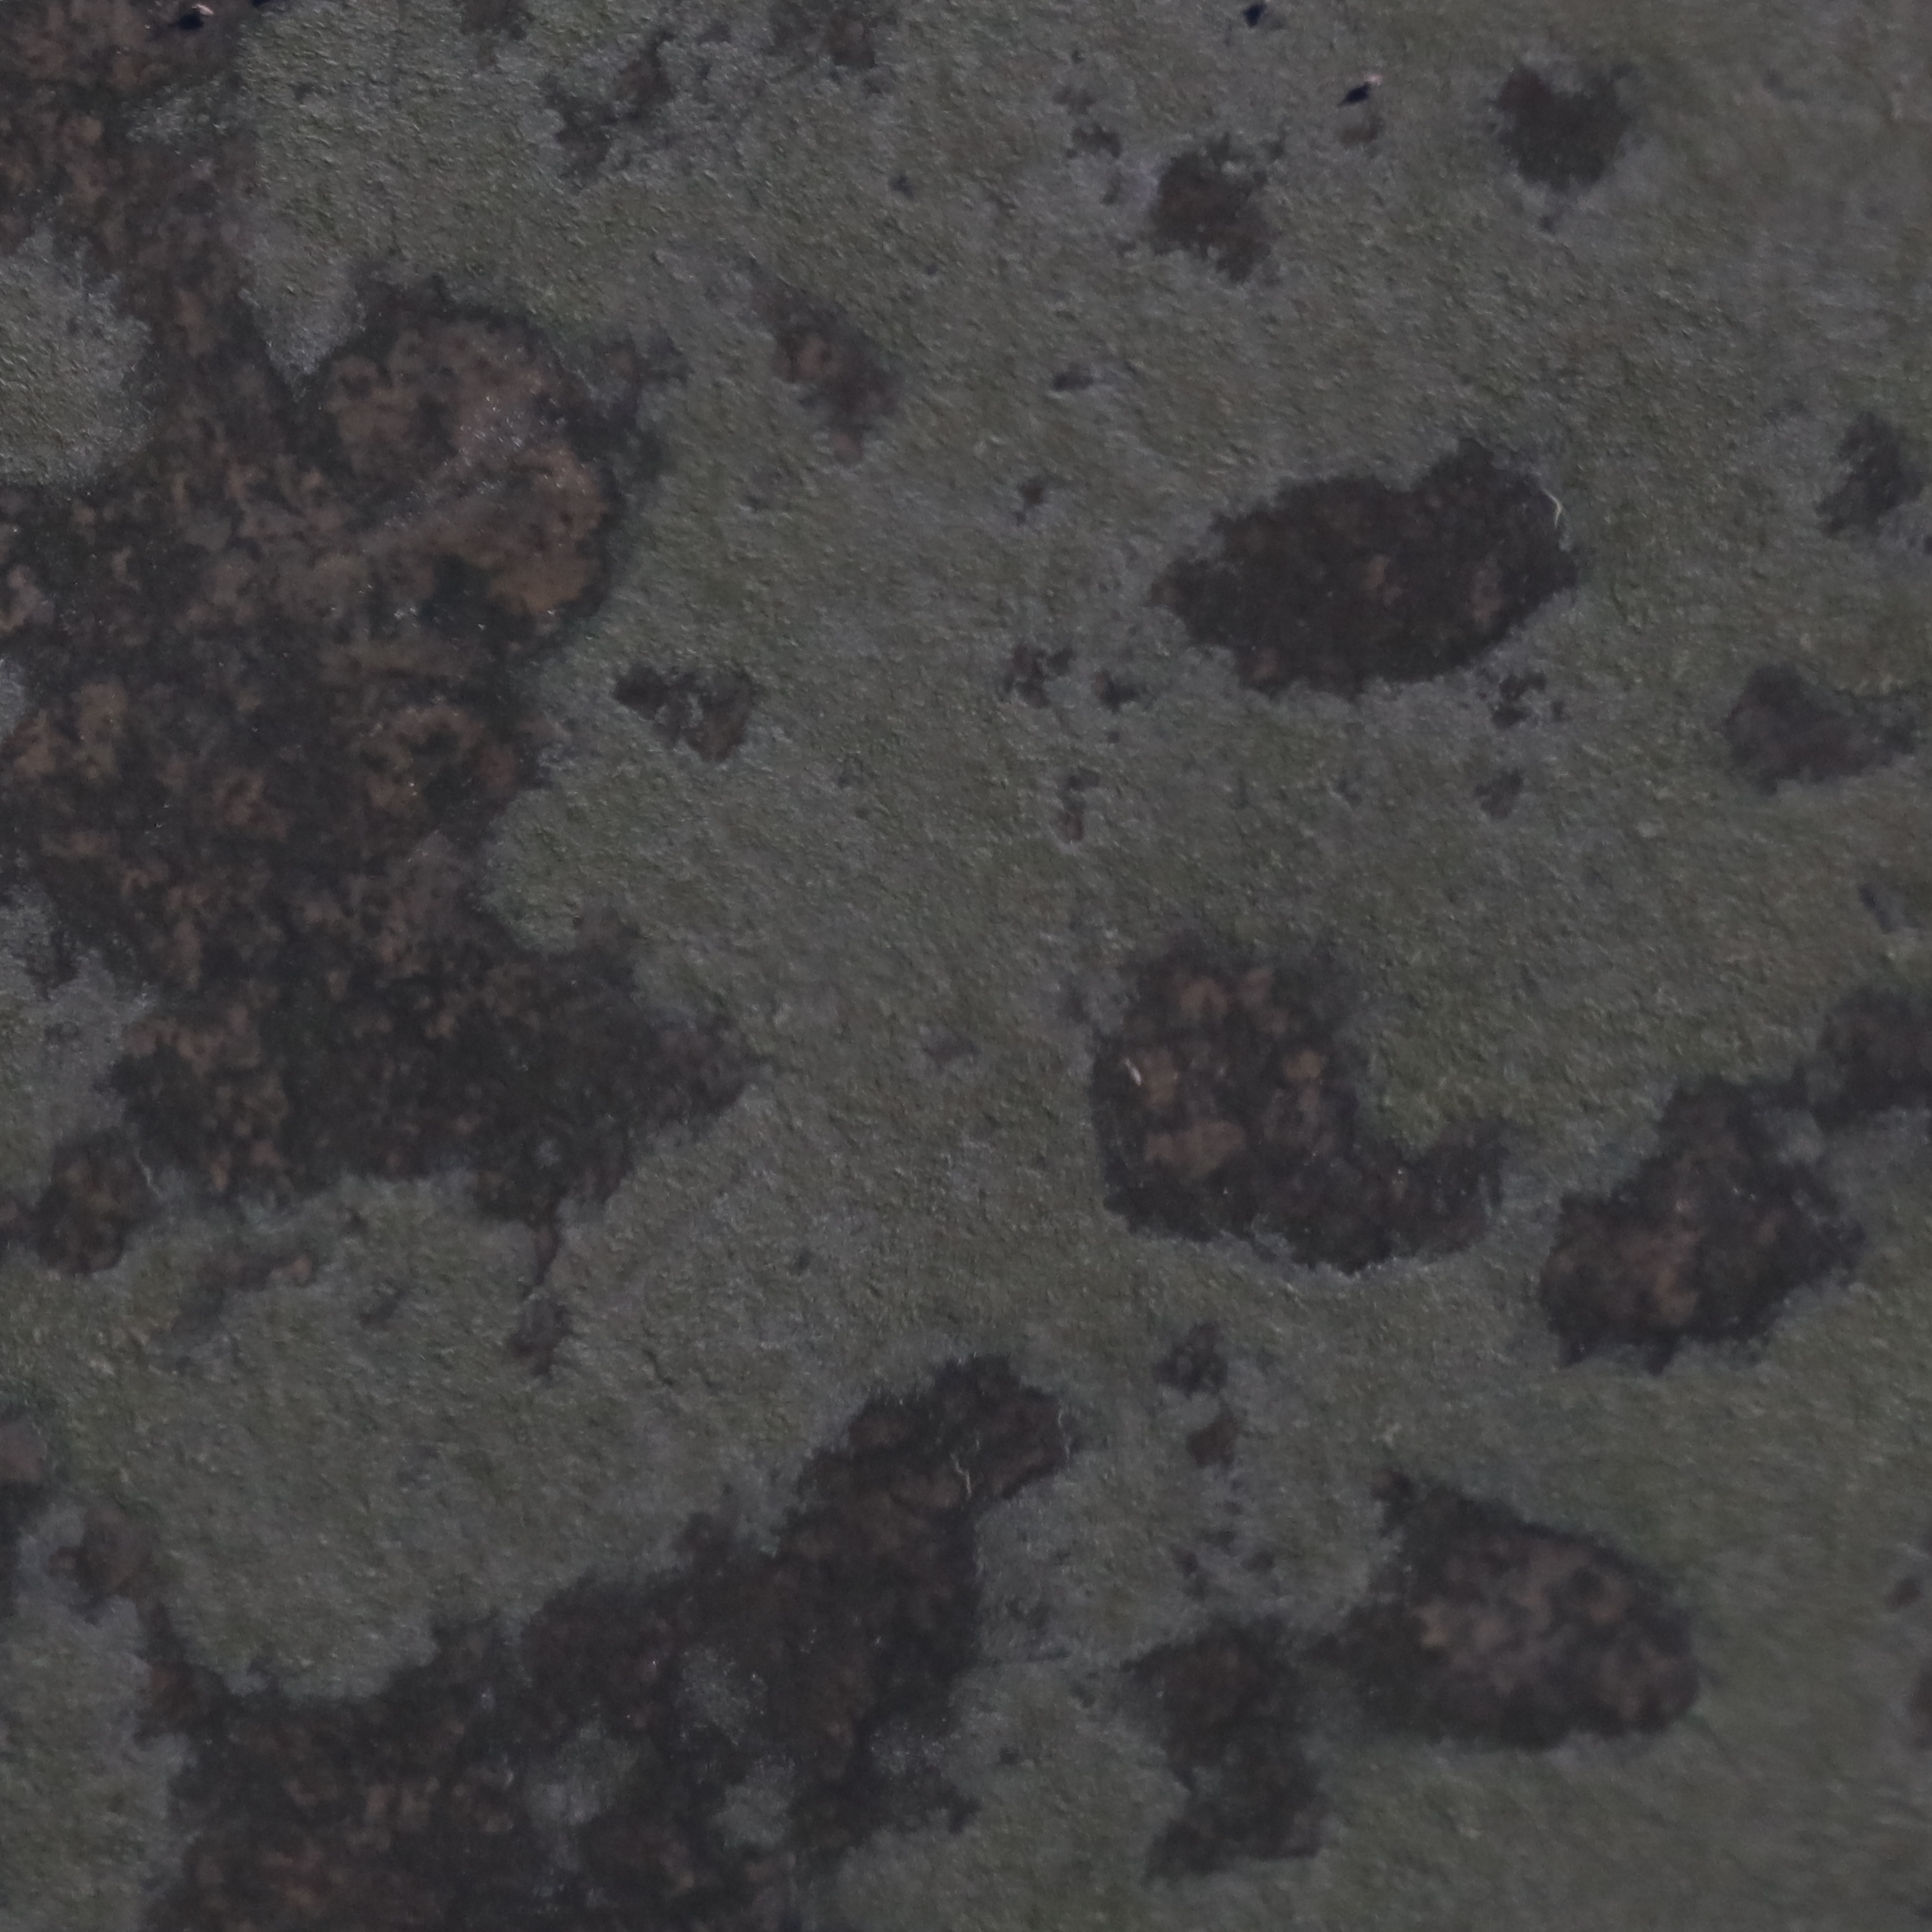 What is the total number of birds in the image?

3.